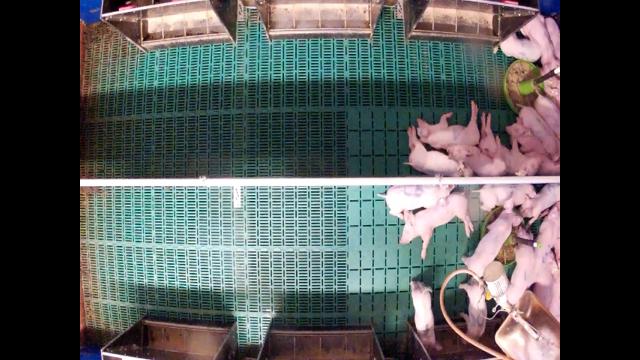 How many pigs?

23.